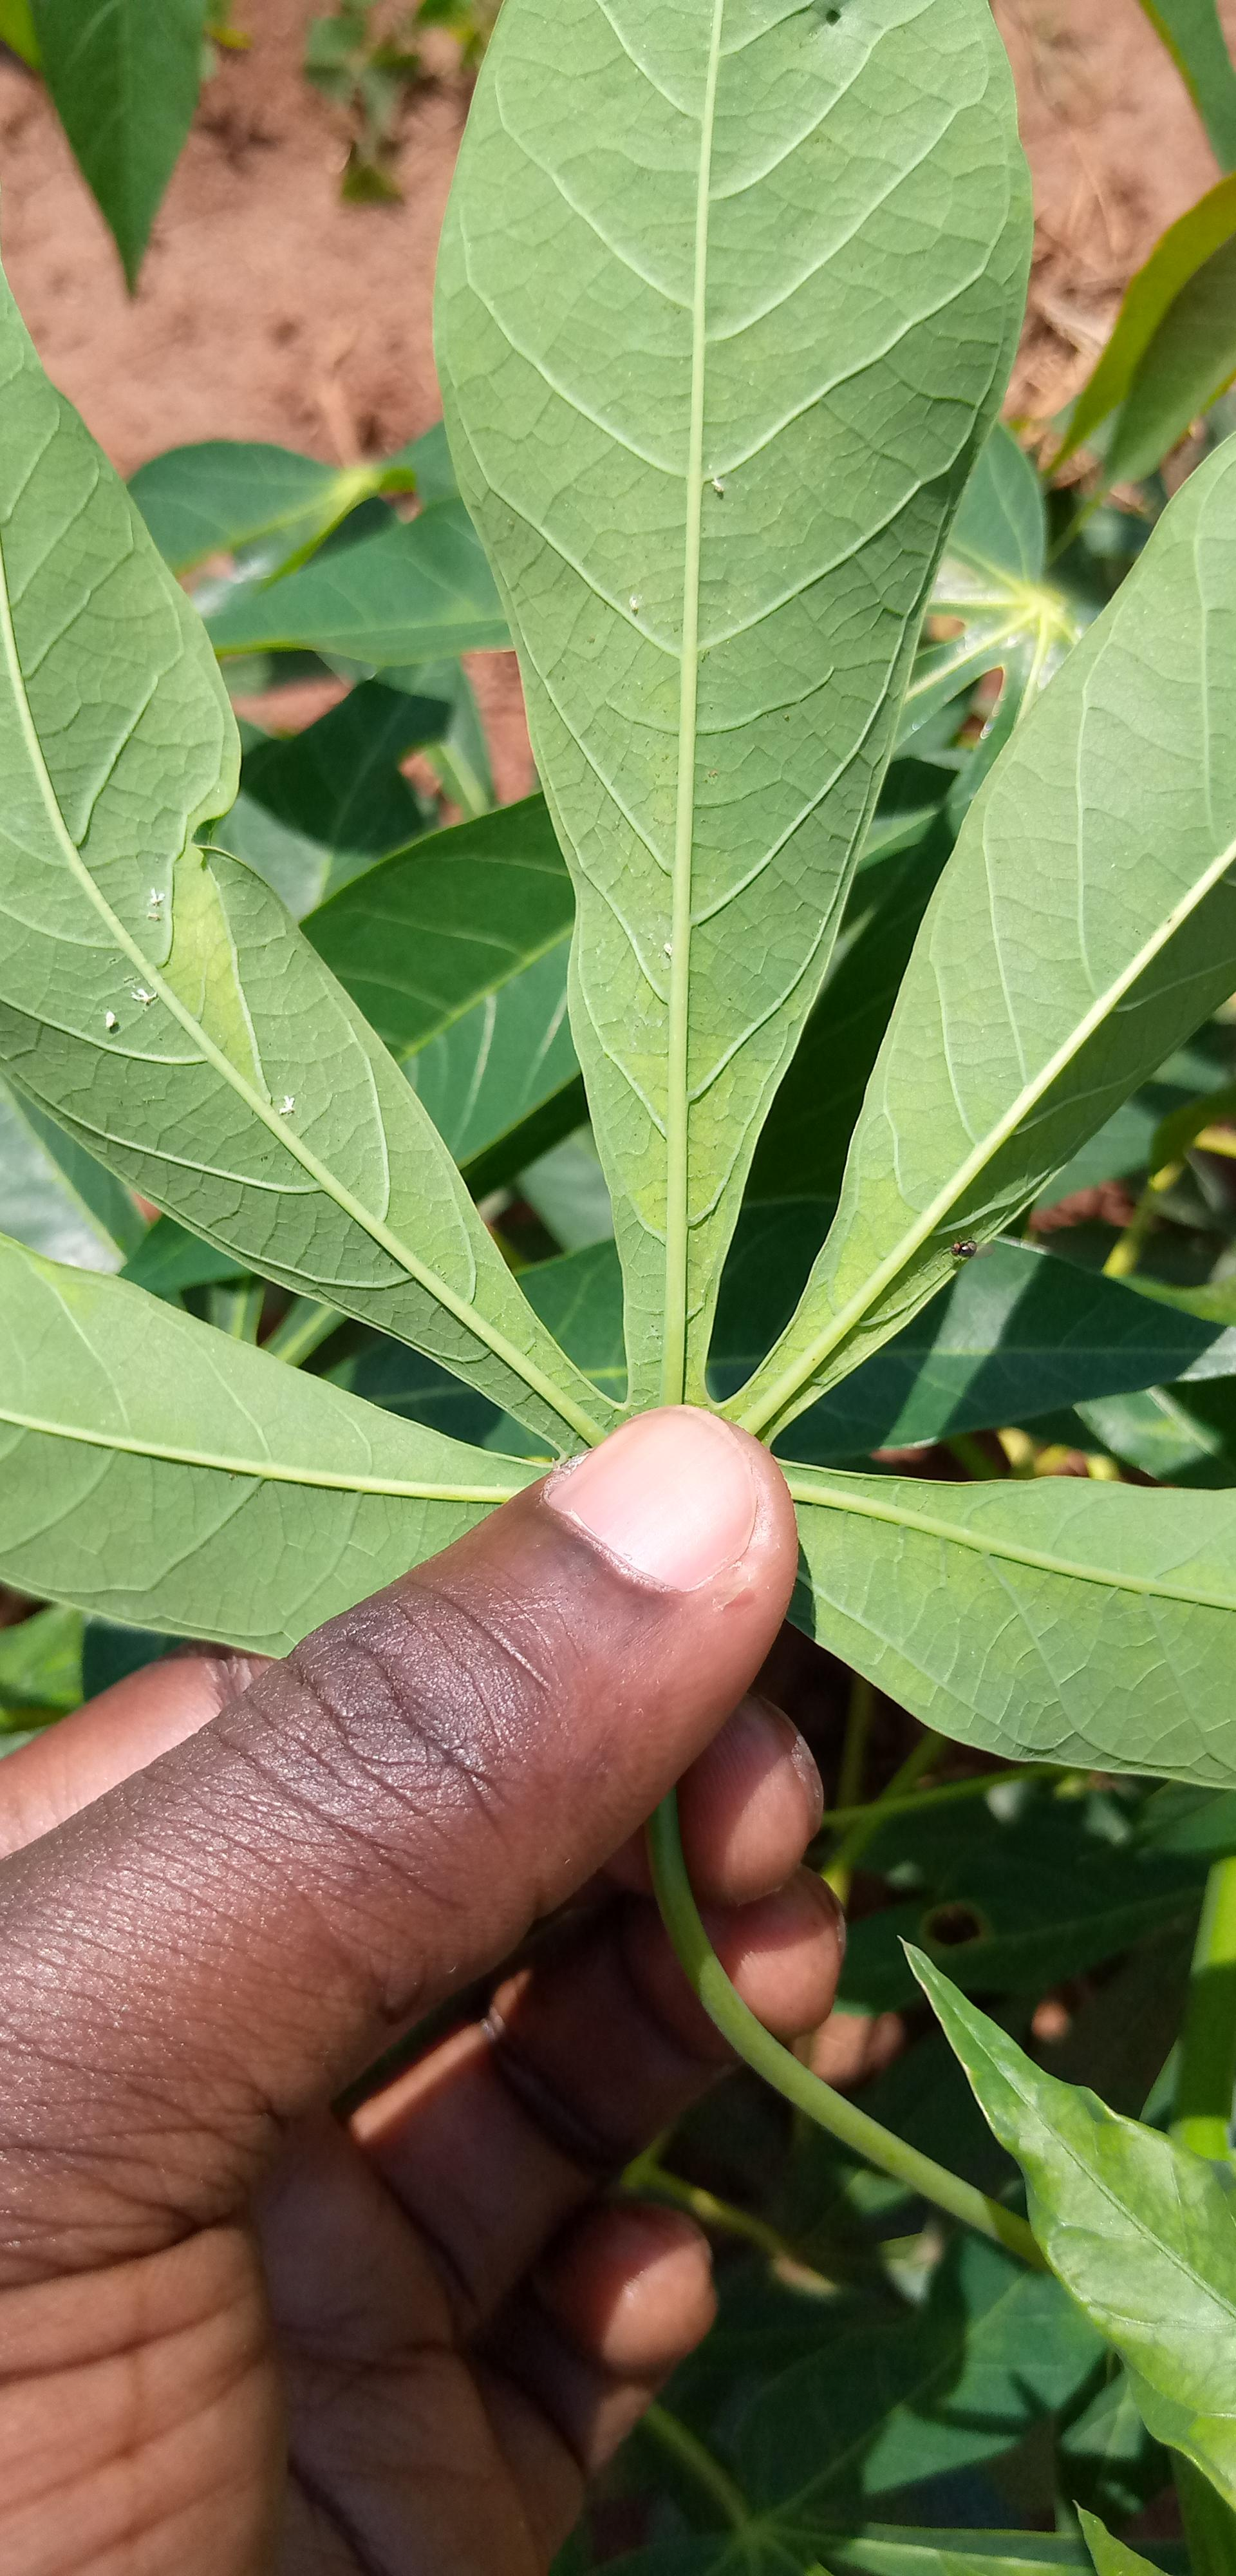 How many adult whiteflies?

8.